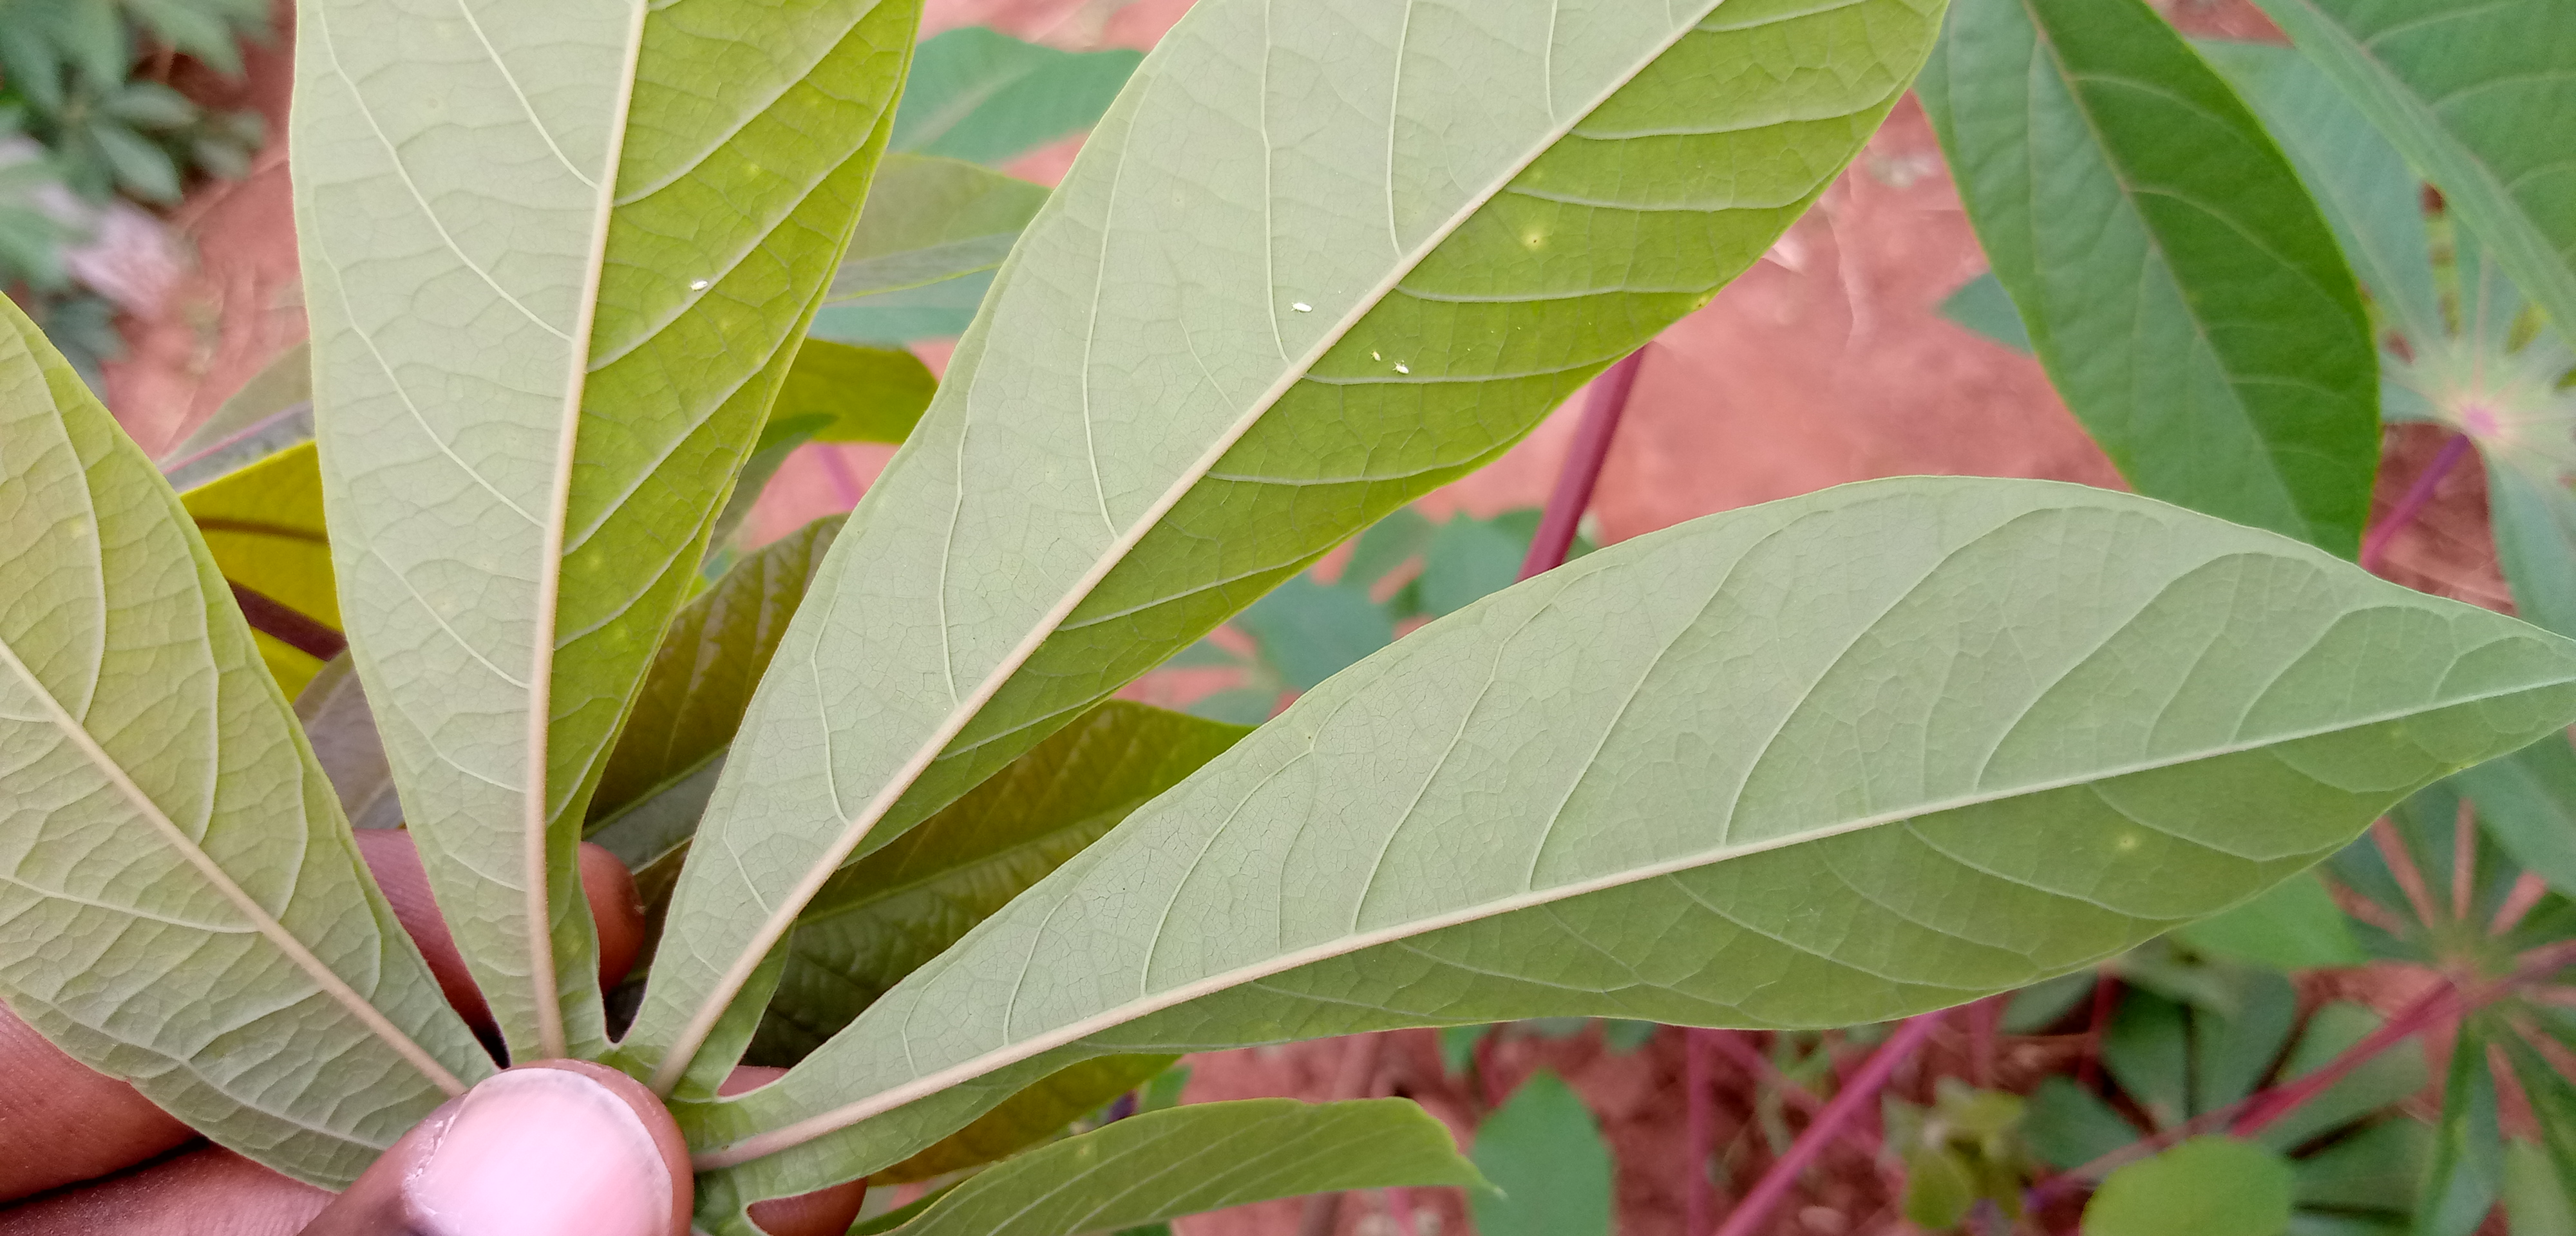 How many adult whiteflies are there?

4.